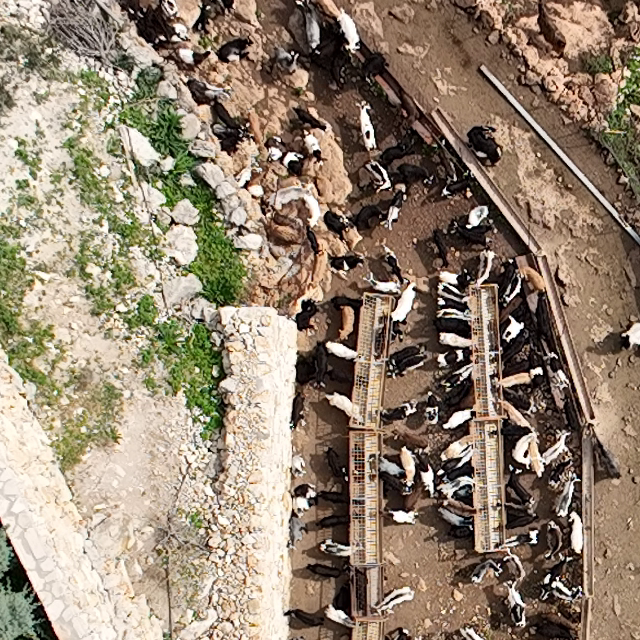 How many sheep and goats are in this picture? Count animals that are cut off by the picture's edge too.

149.